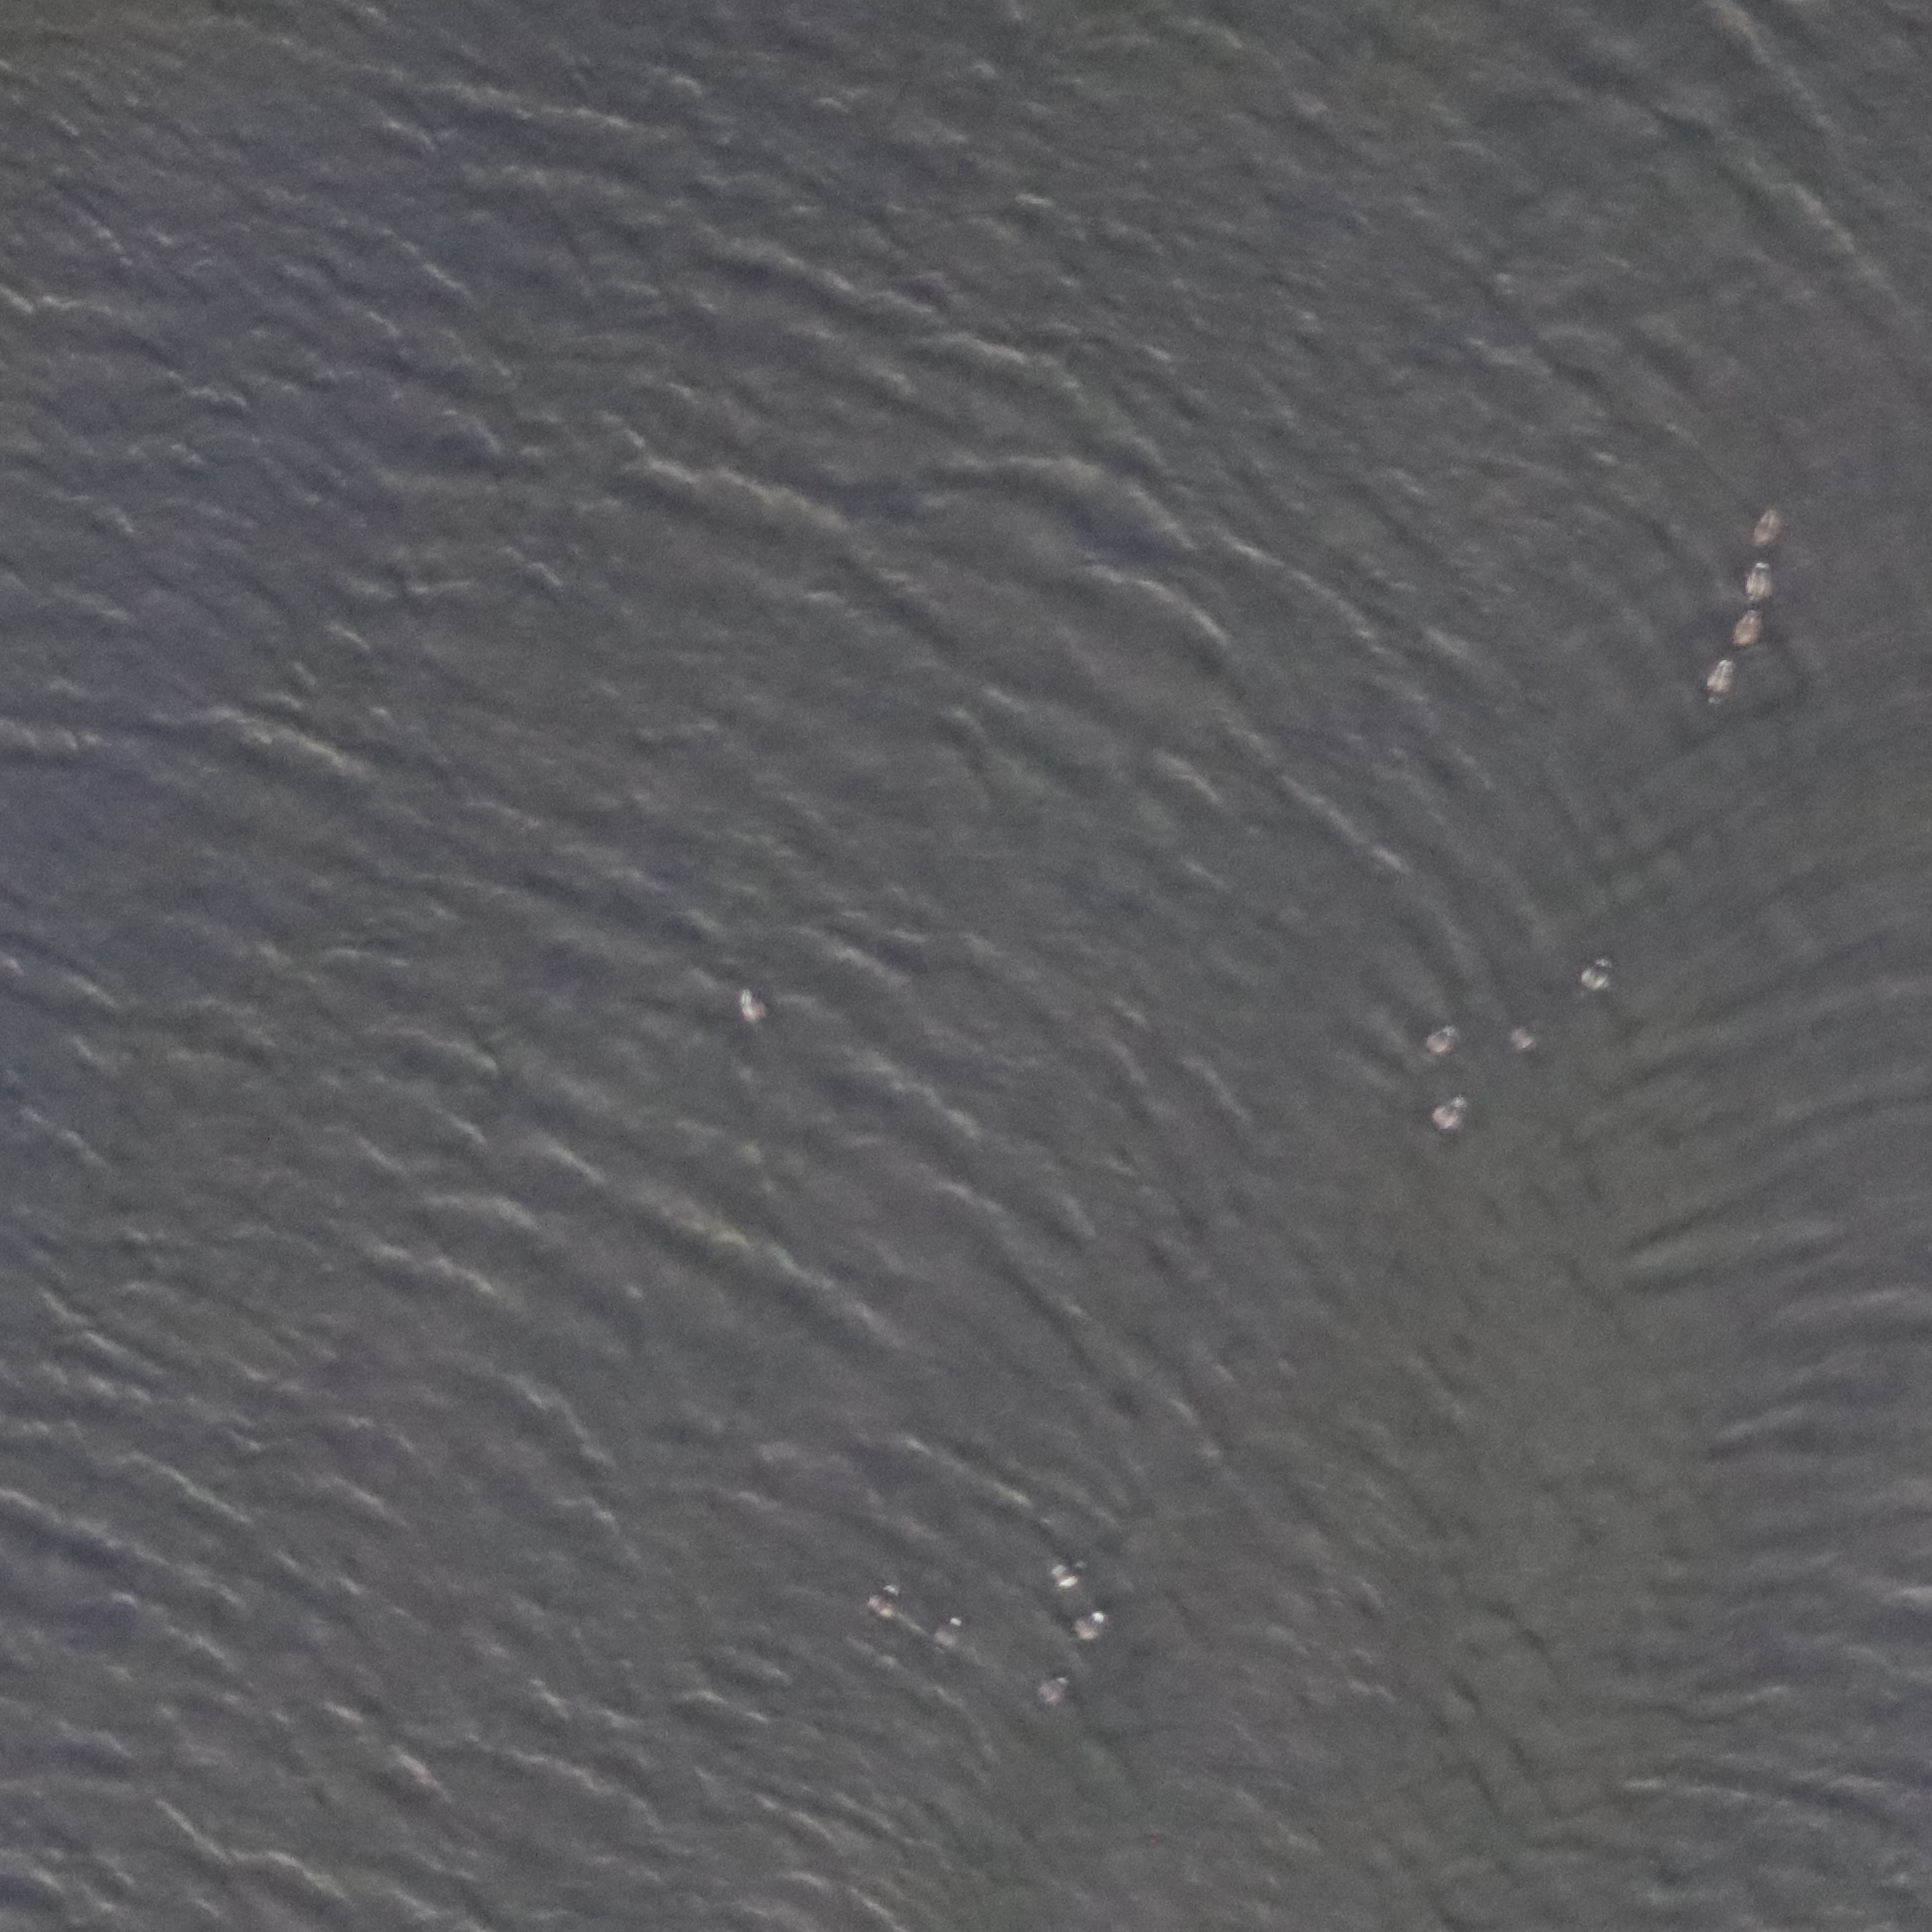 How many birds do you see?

14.